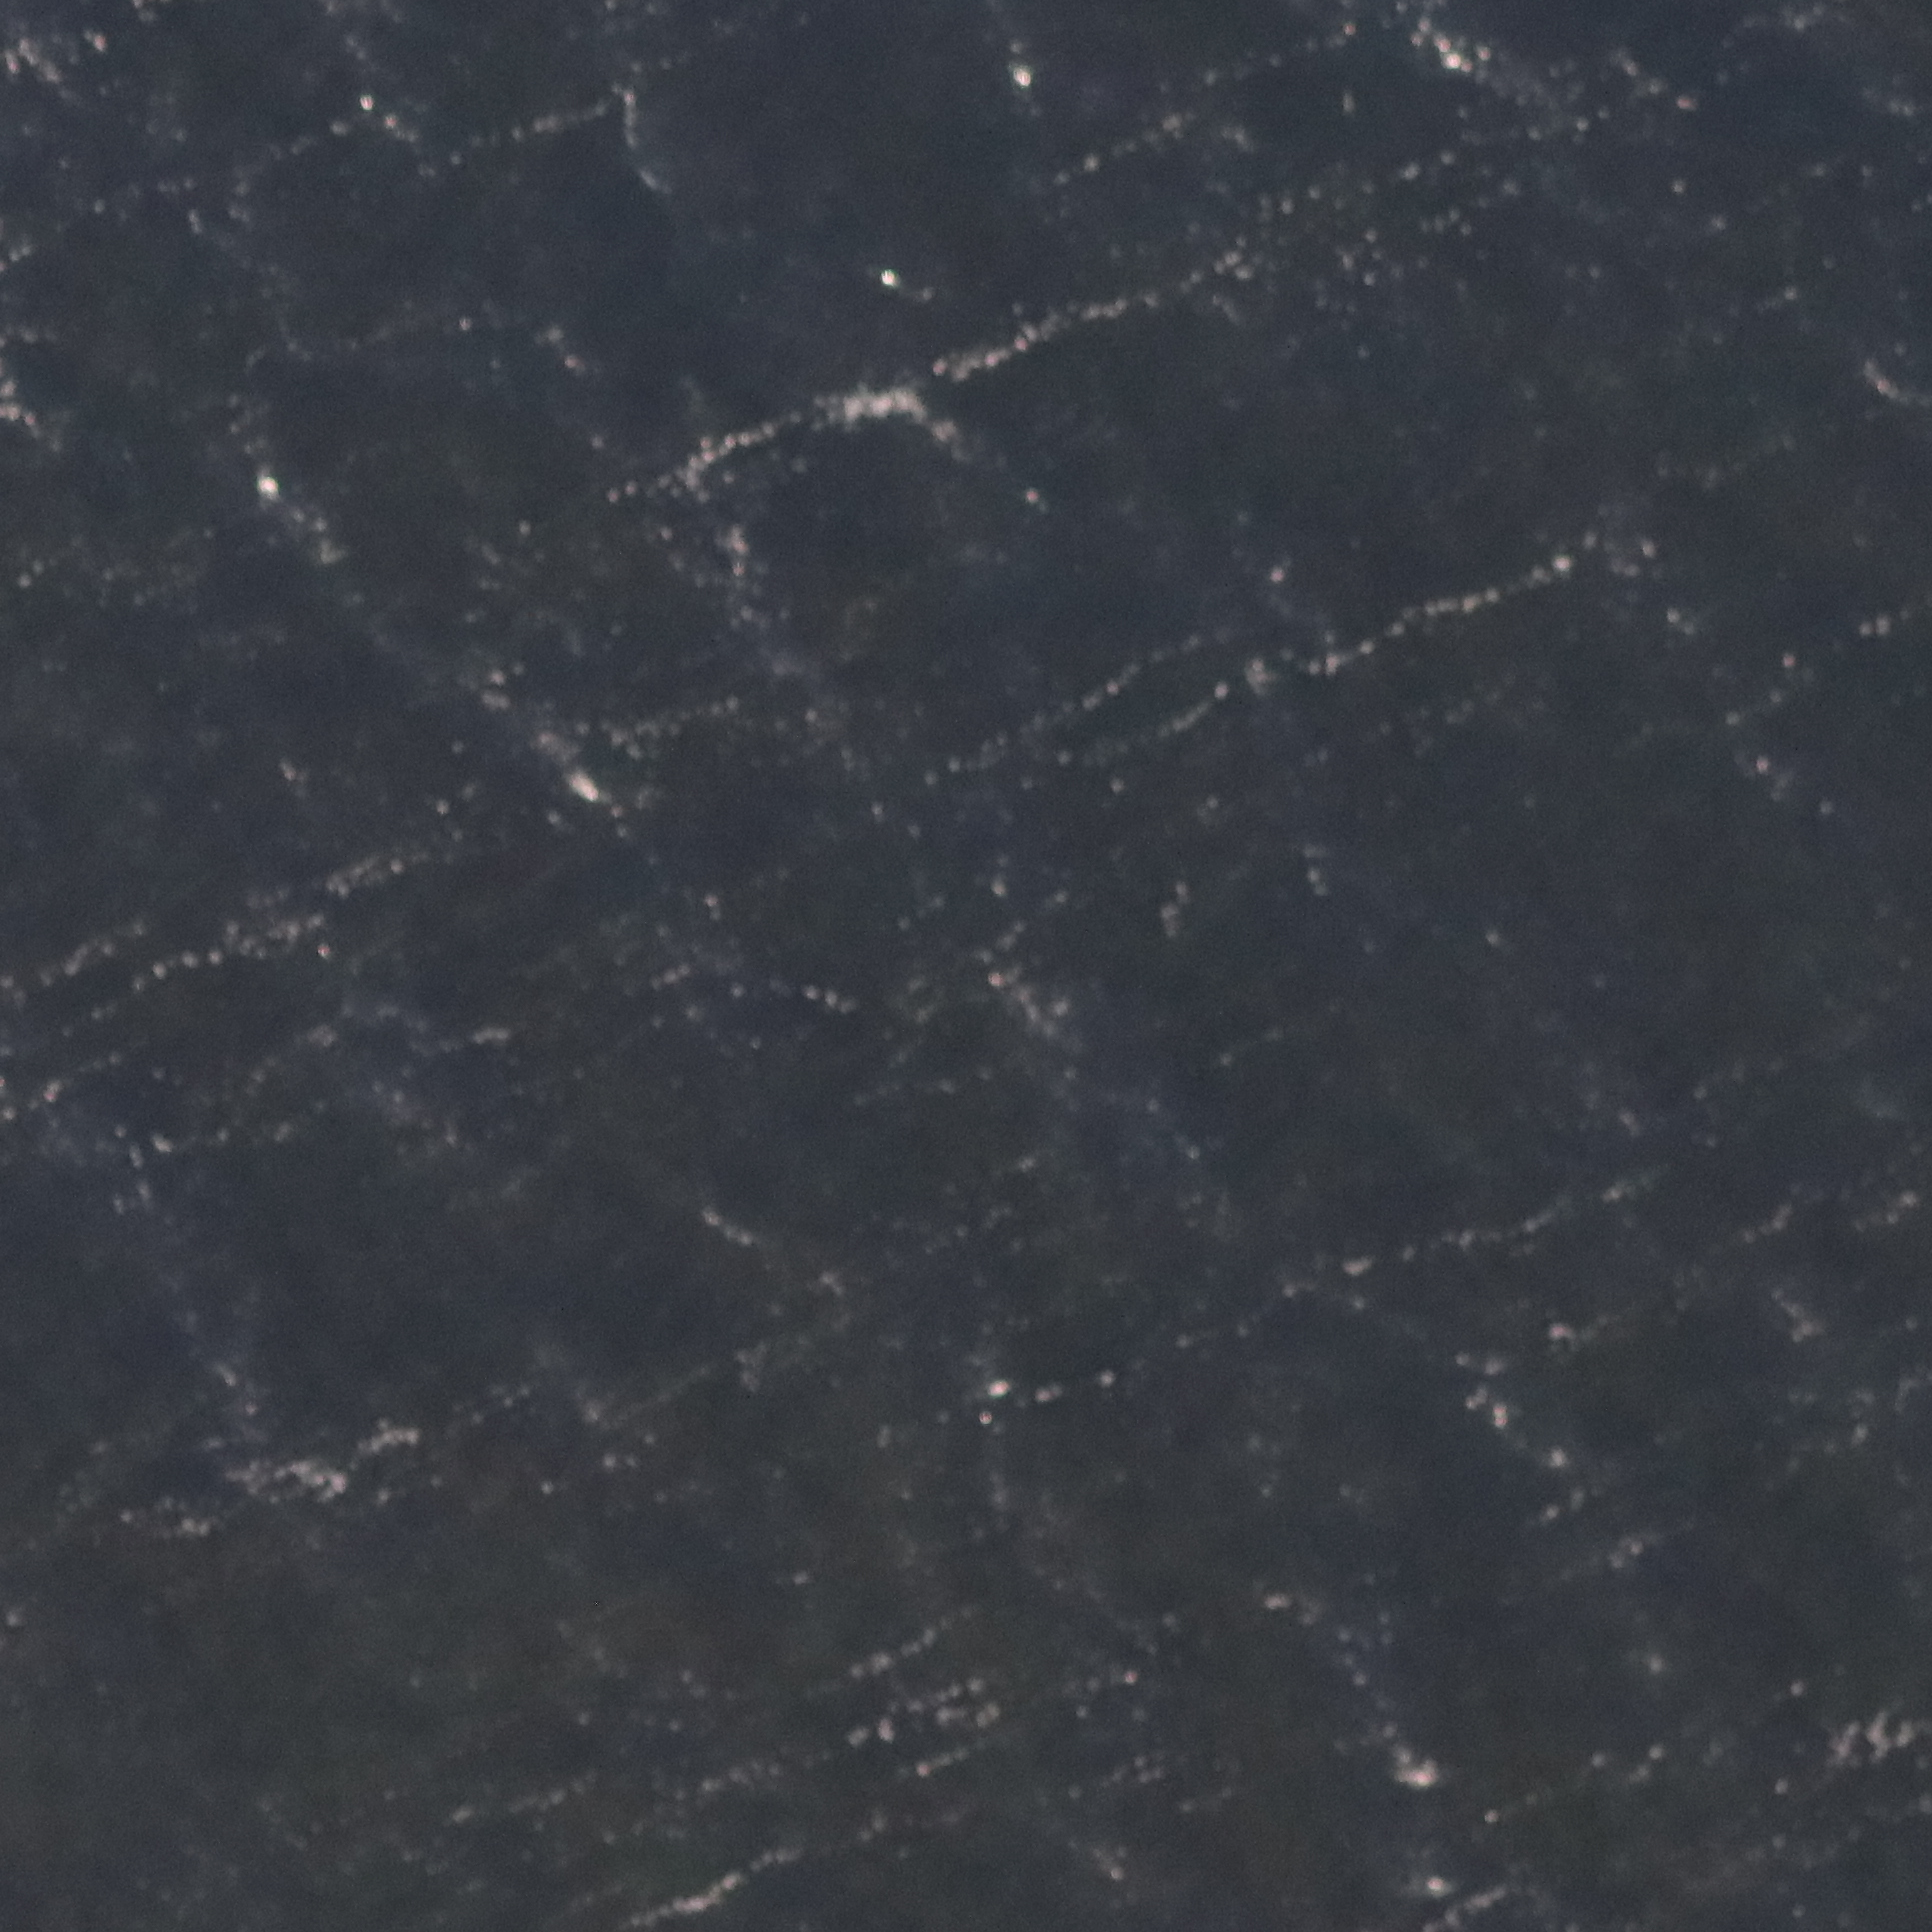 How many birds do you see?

0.